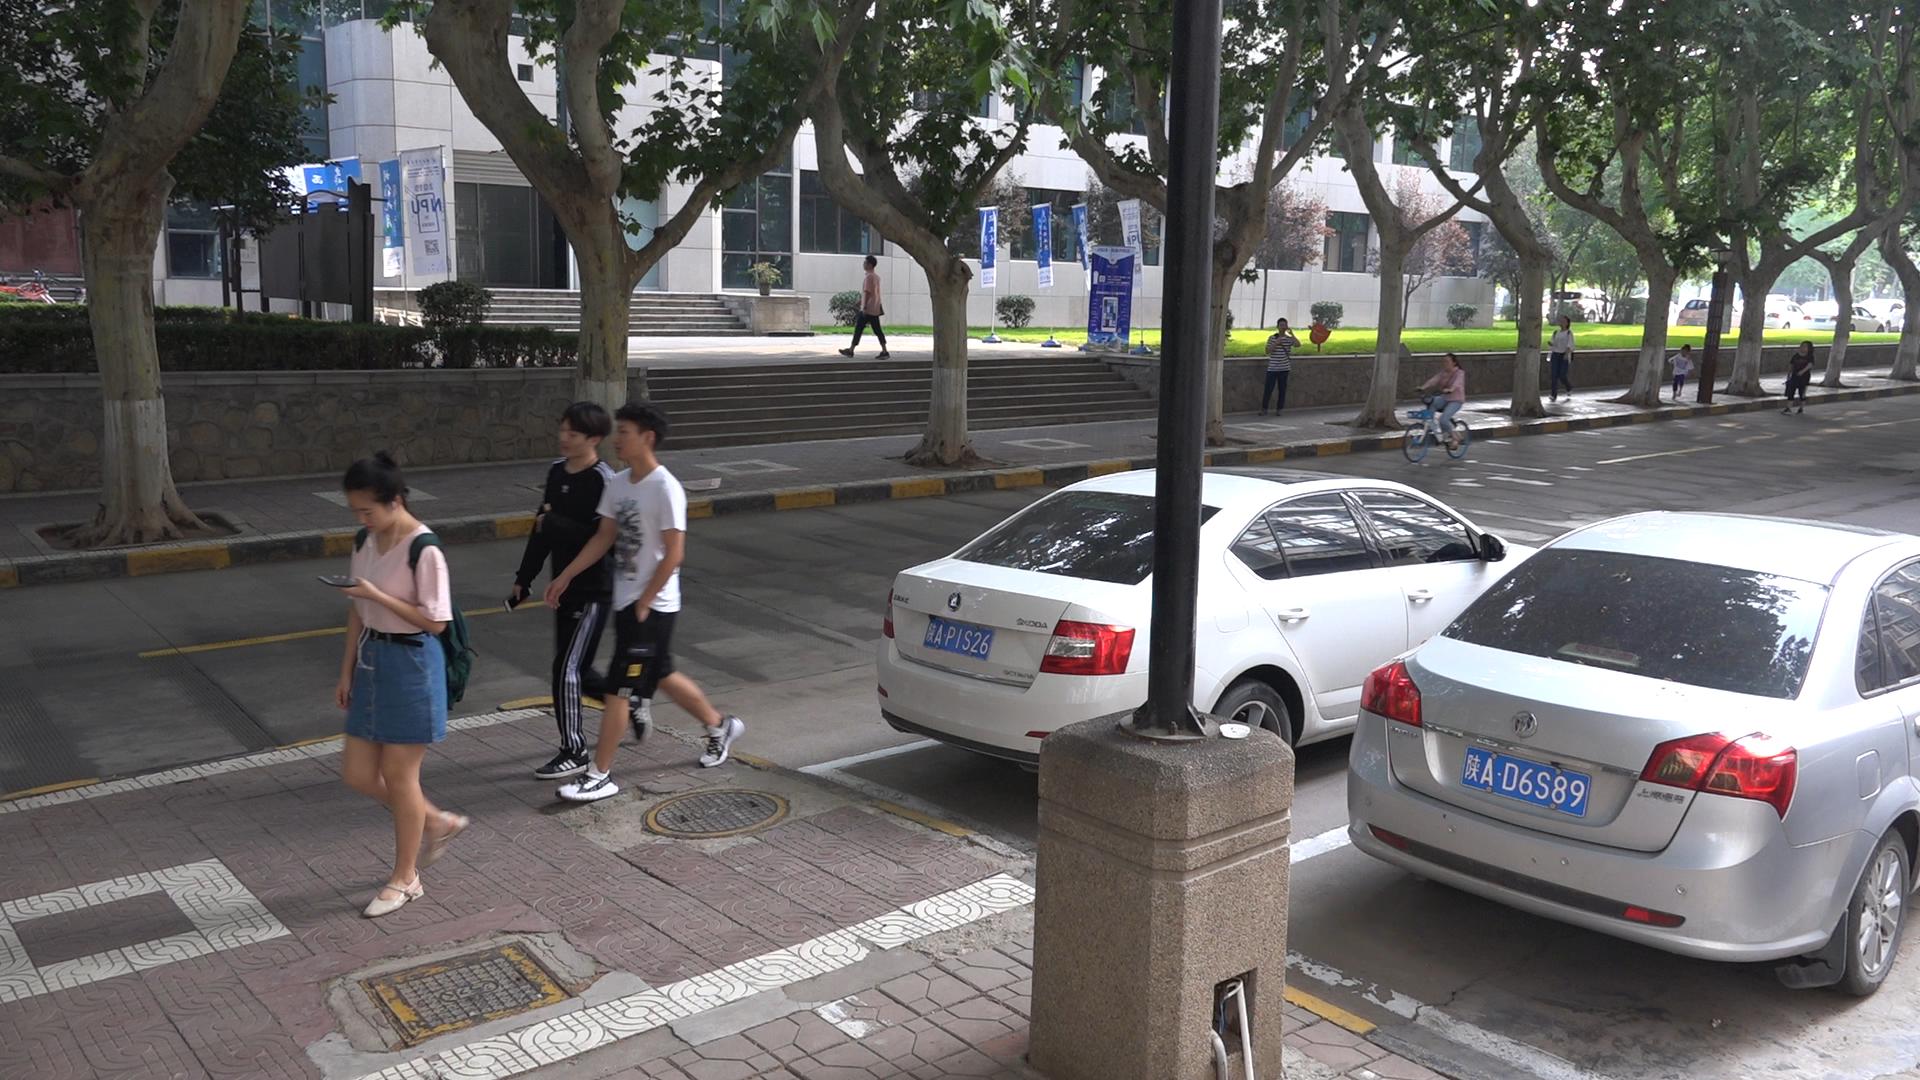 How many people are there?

9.